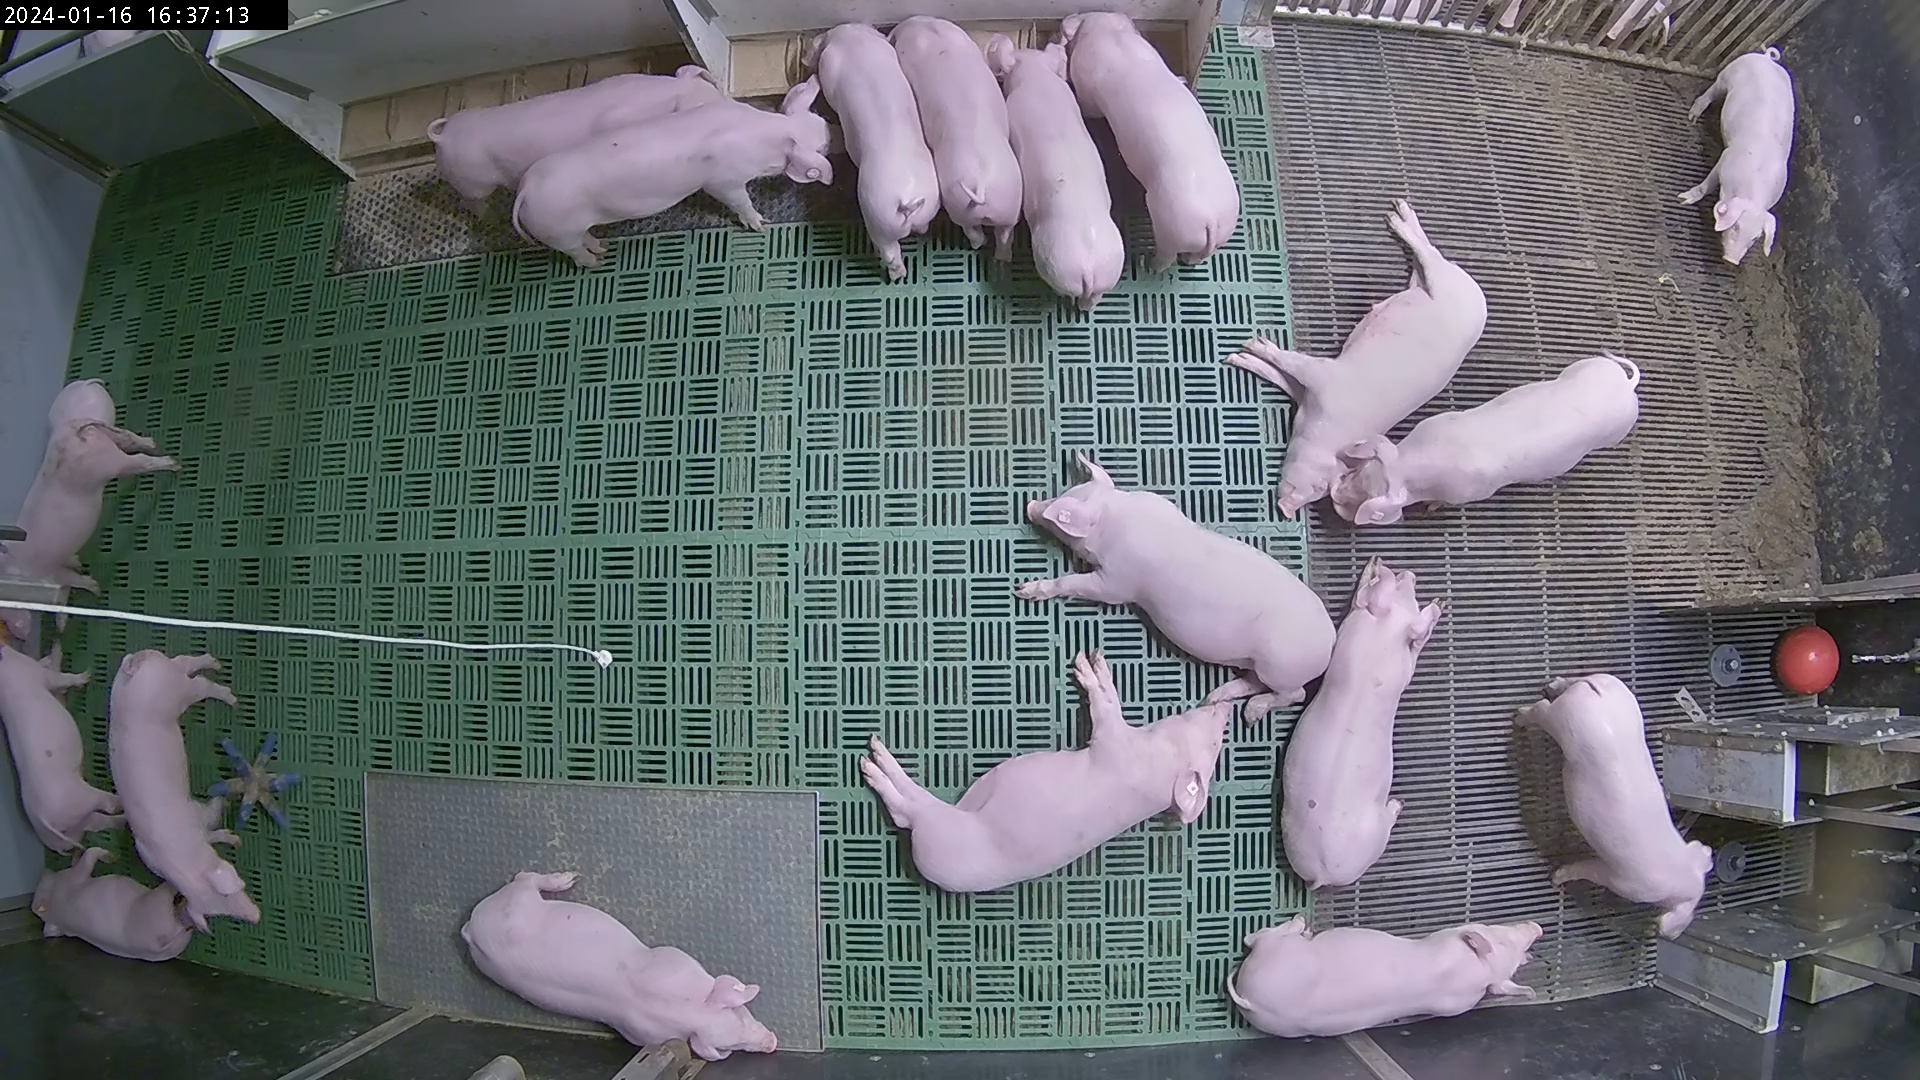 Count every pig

22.